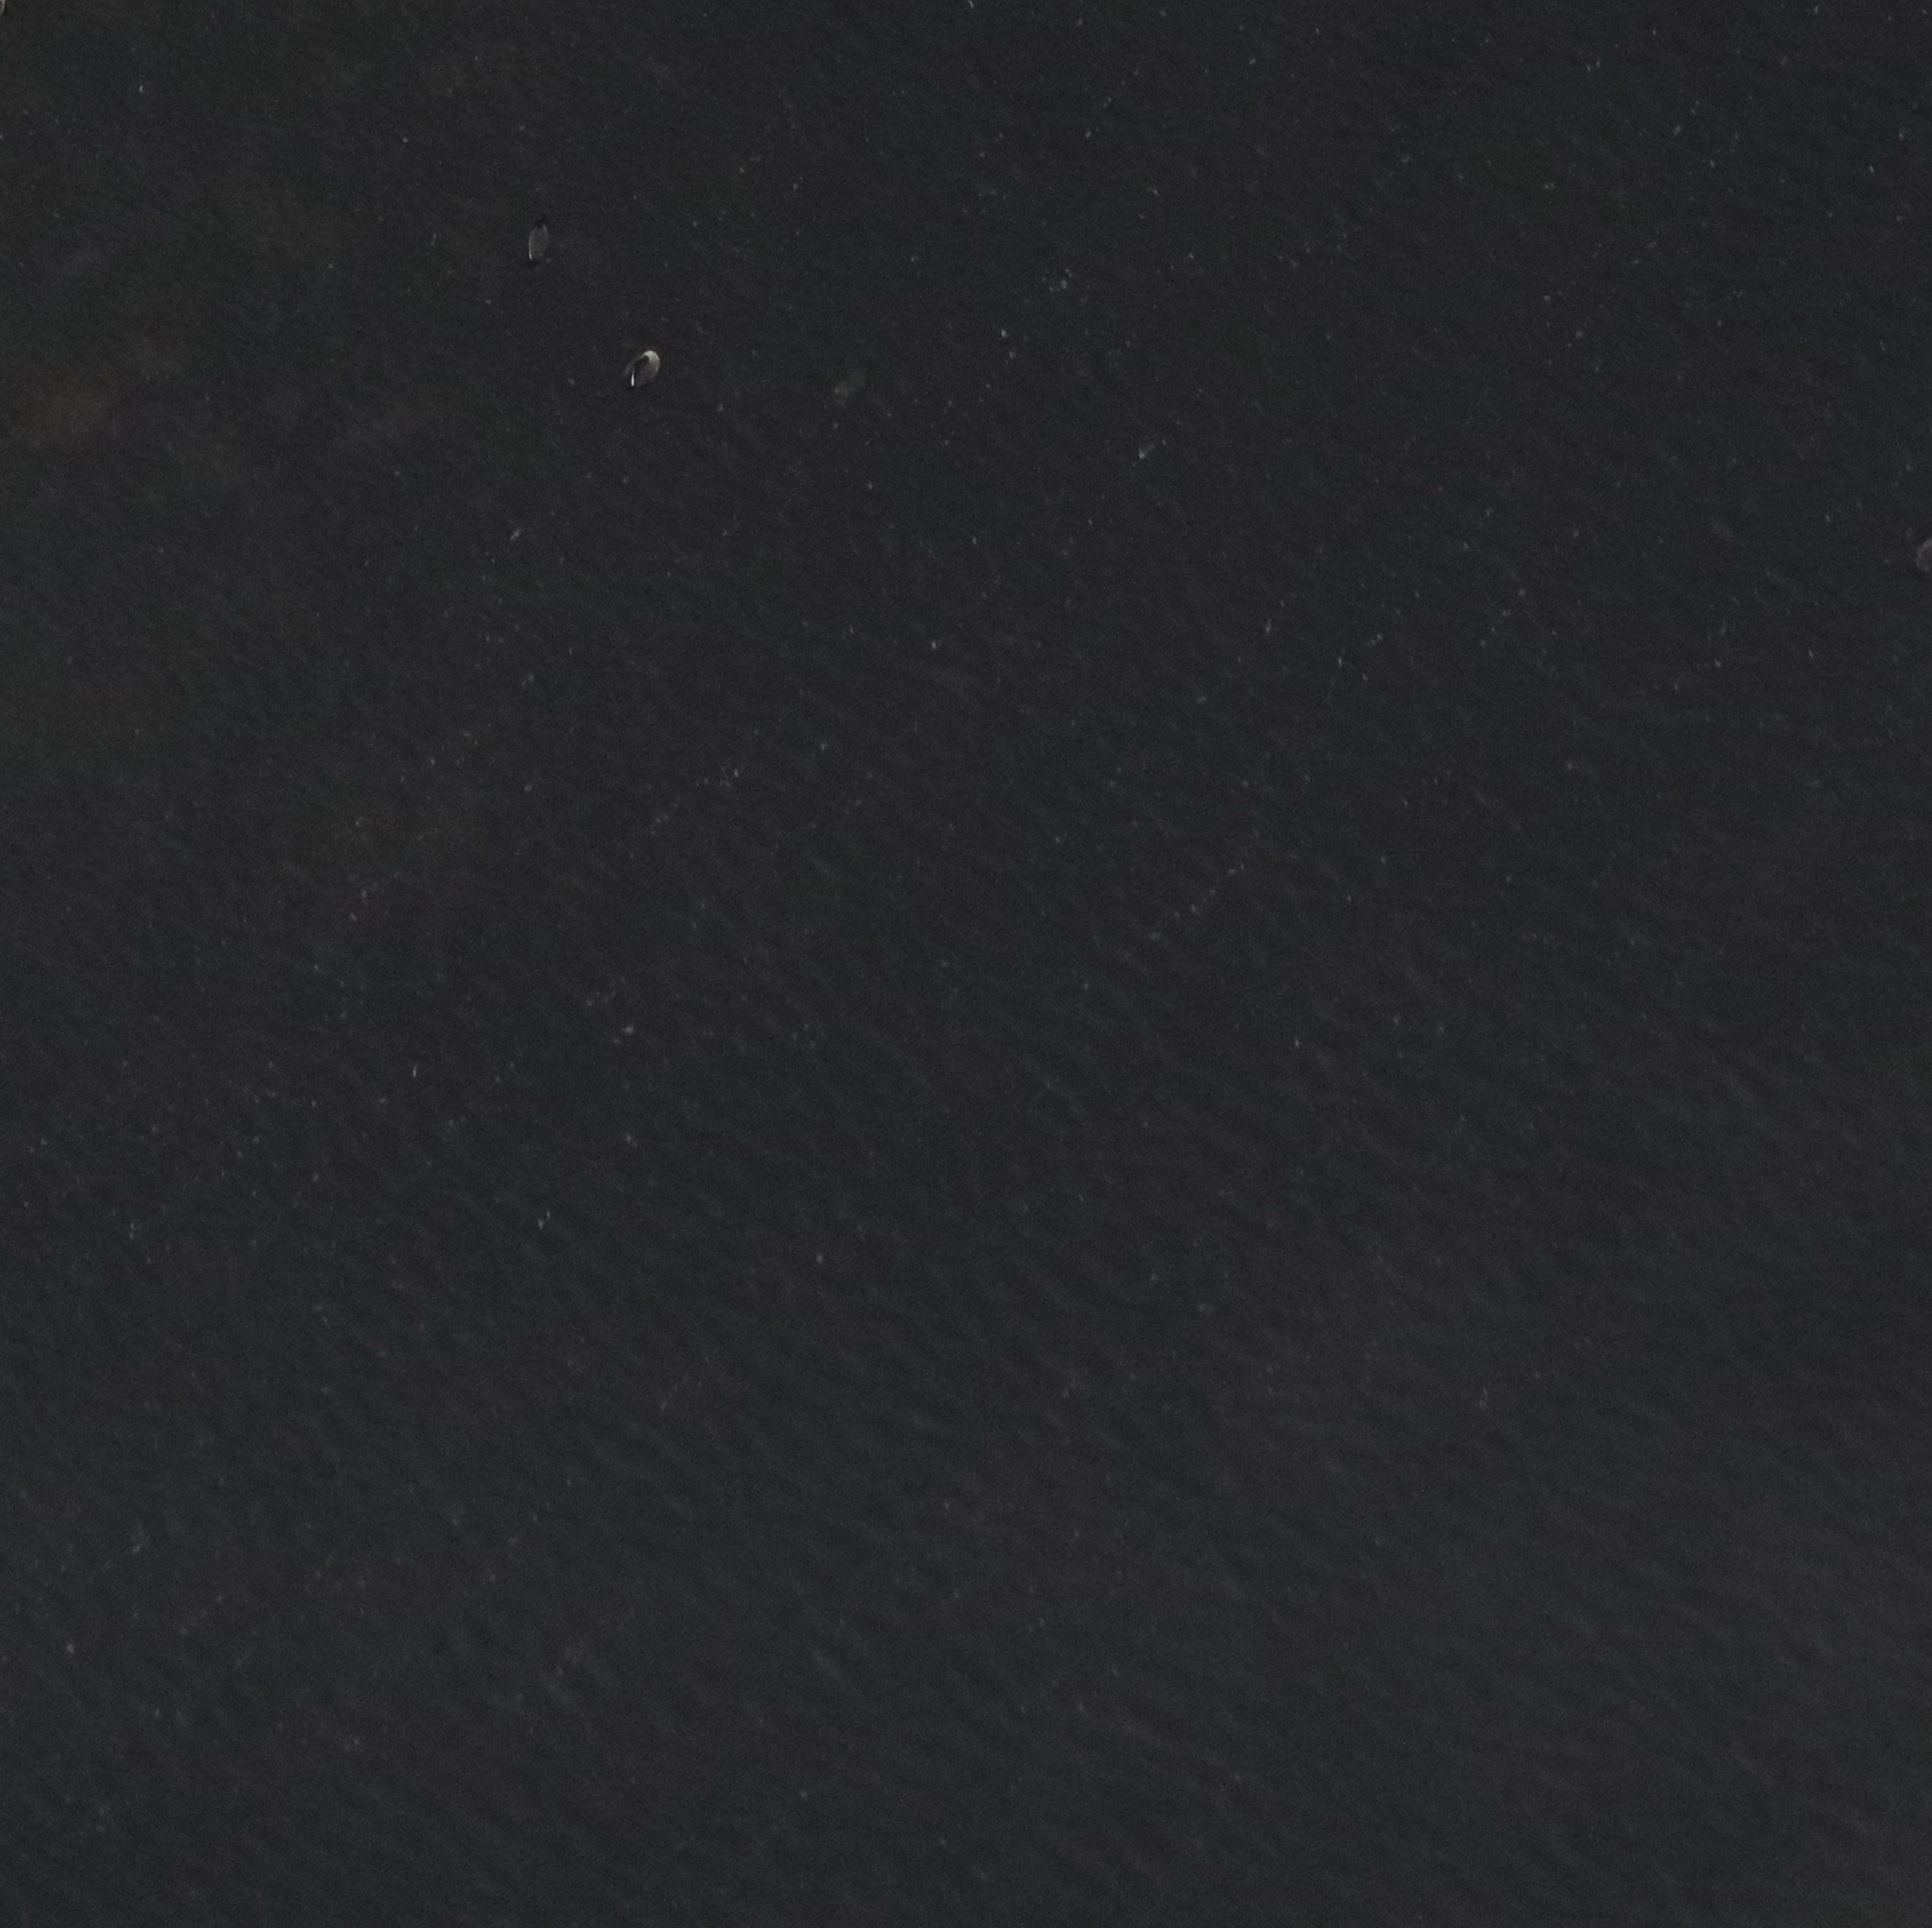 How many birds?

3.